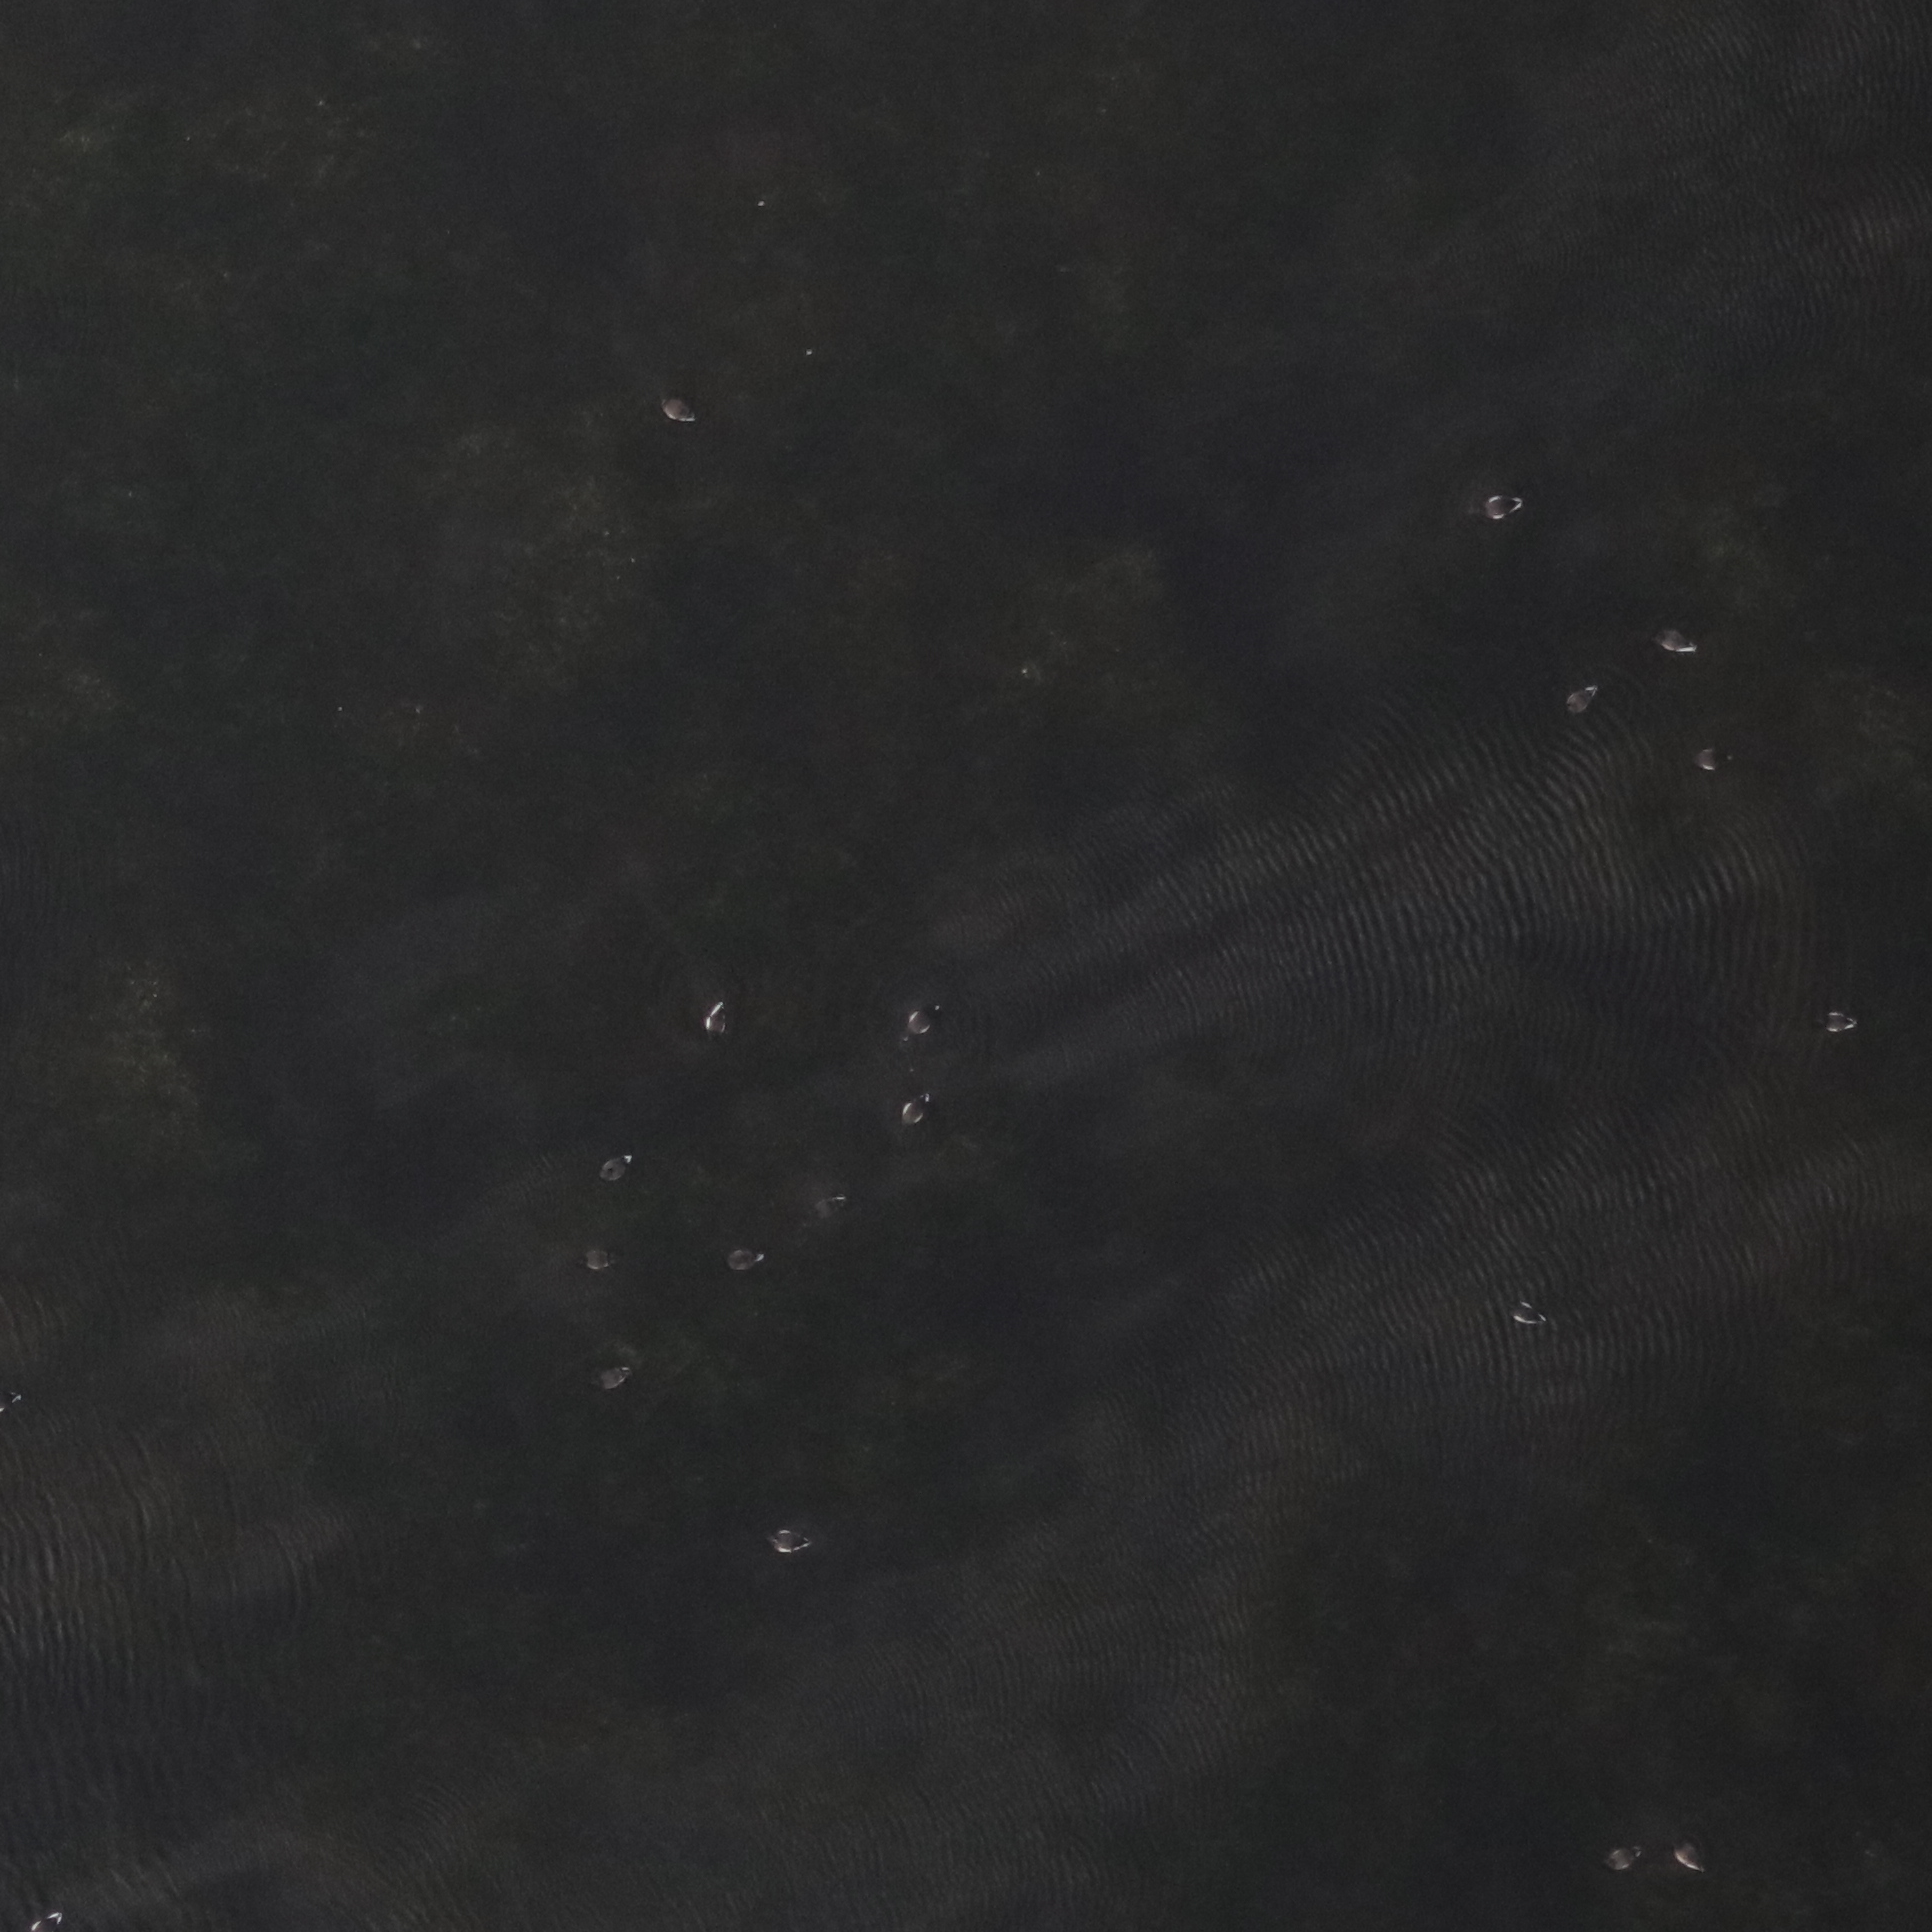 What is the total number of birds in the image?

19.